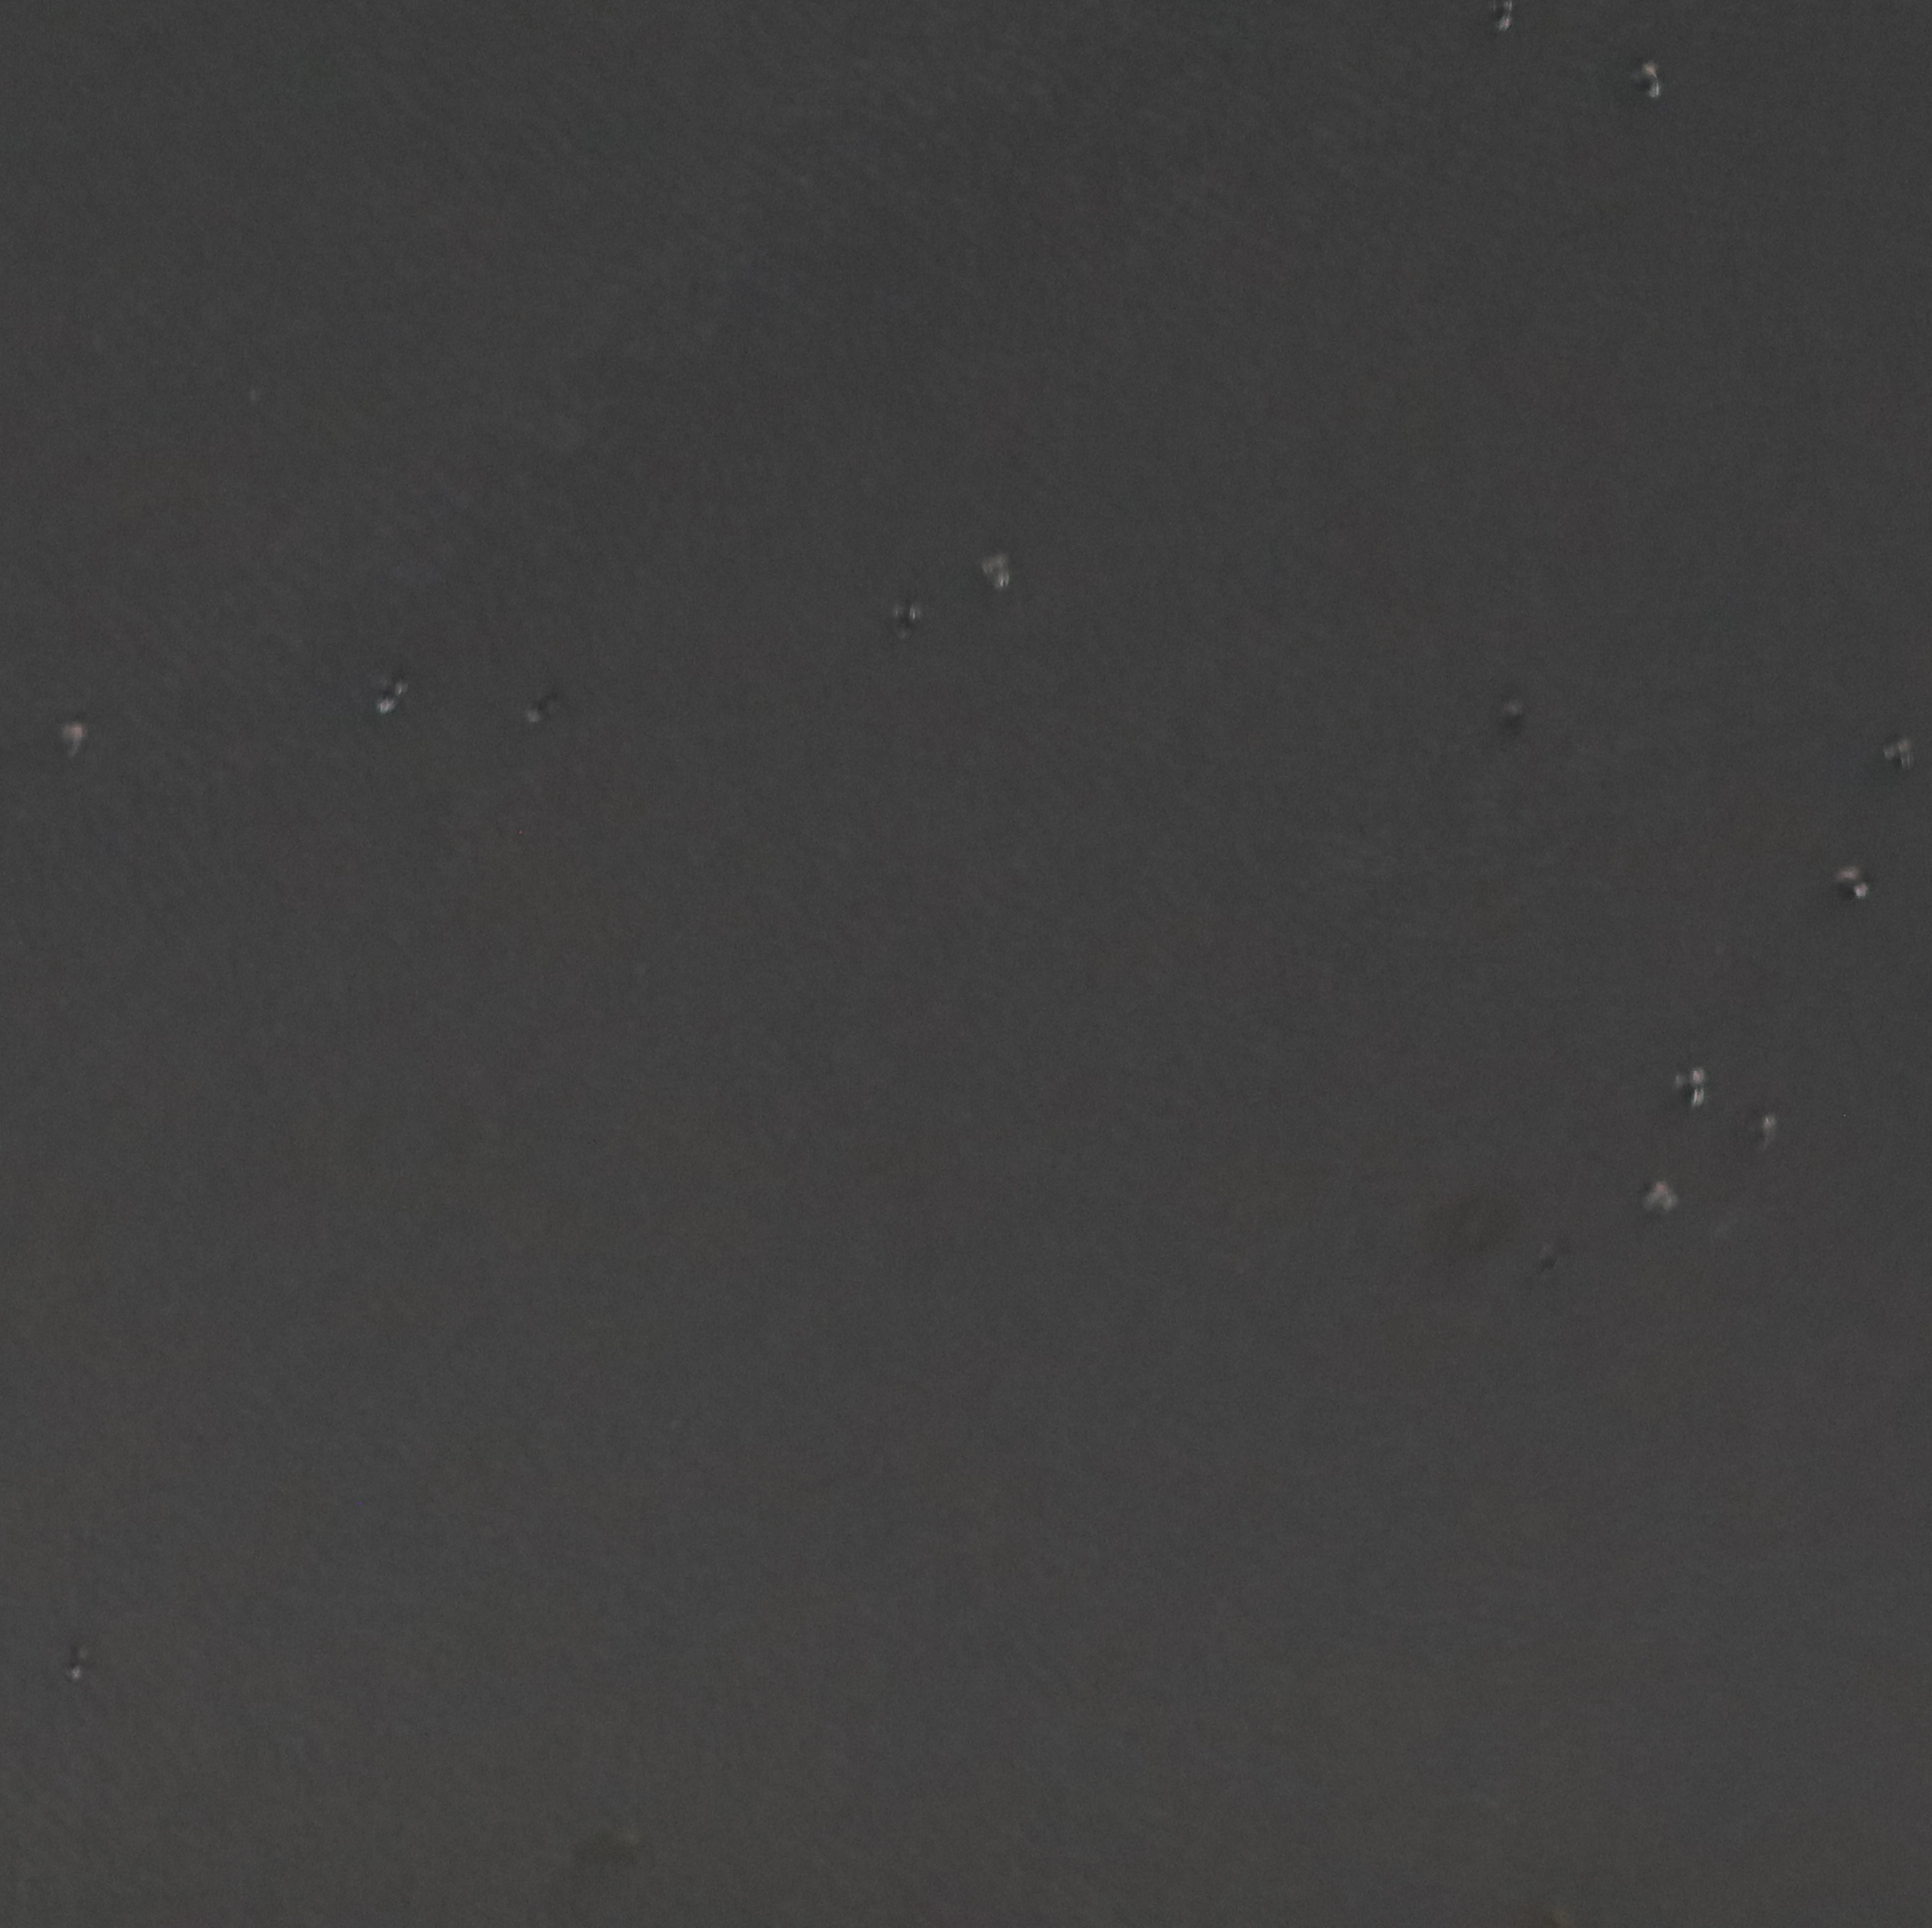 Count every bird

15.